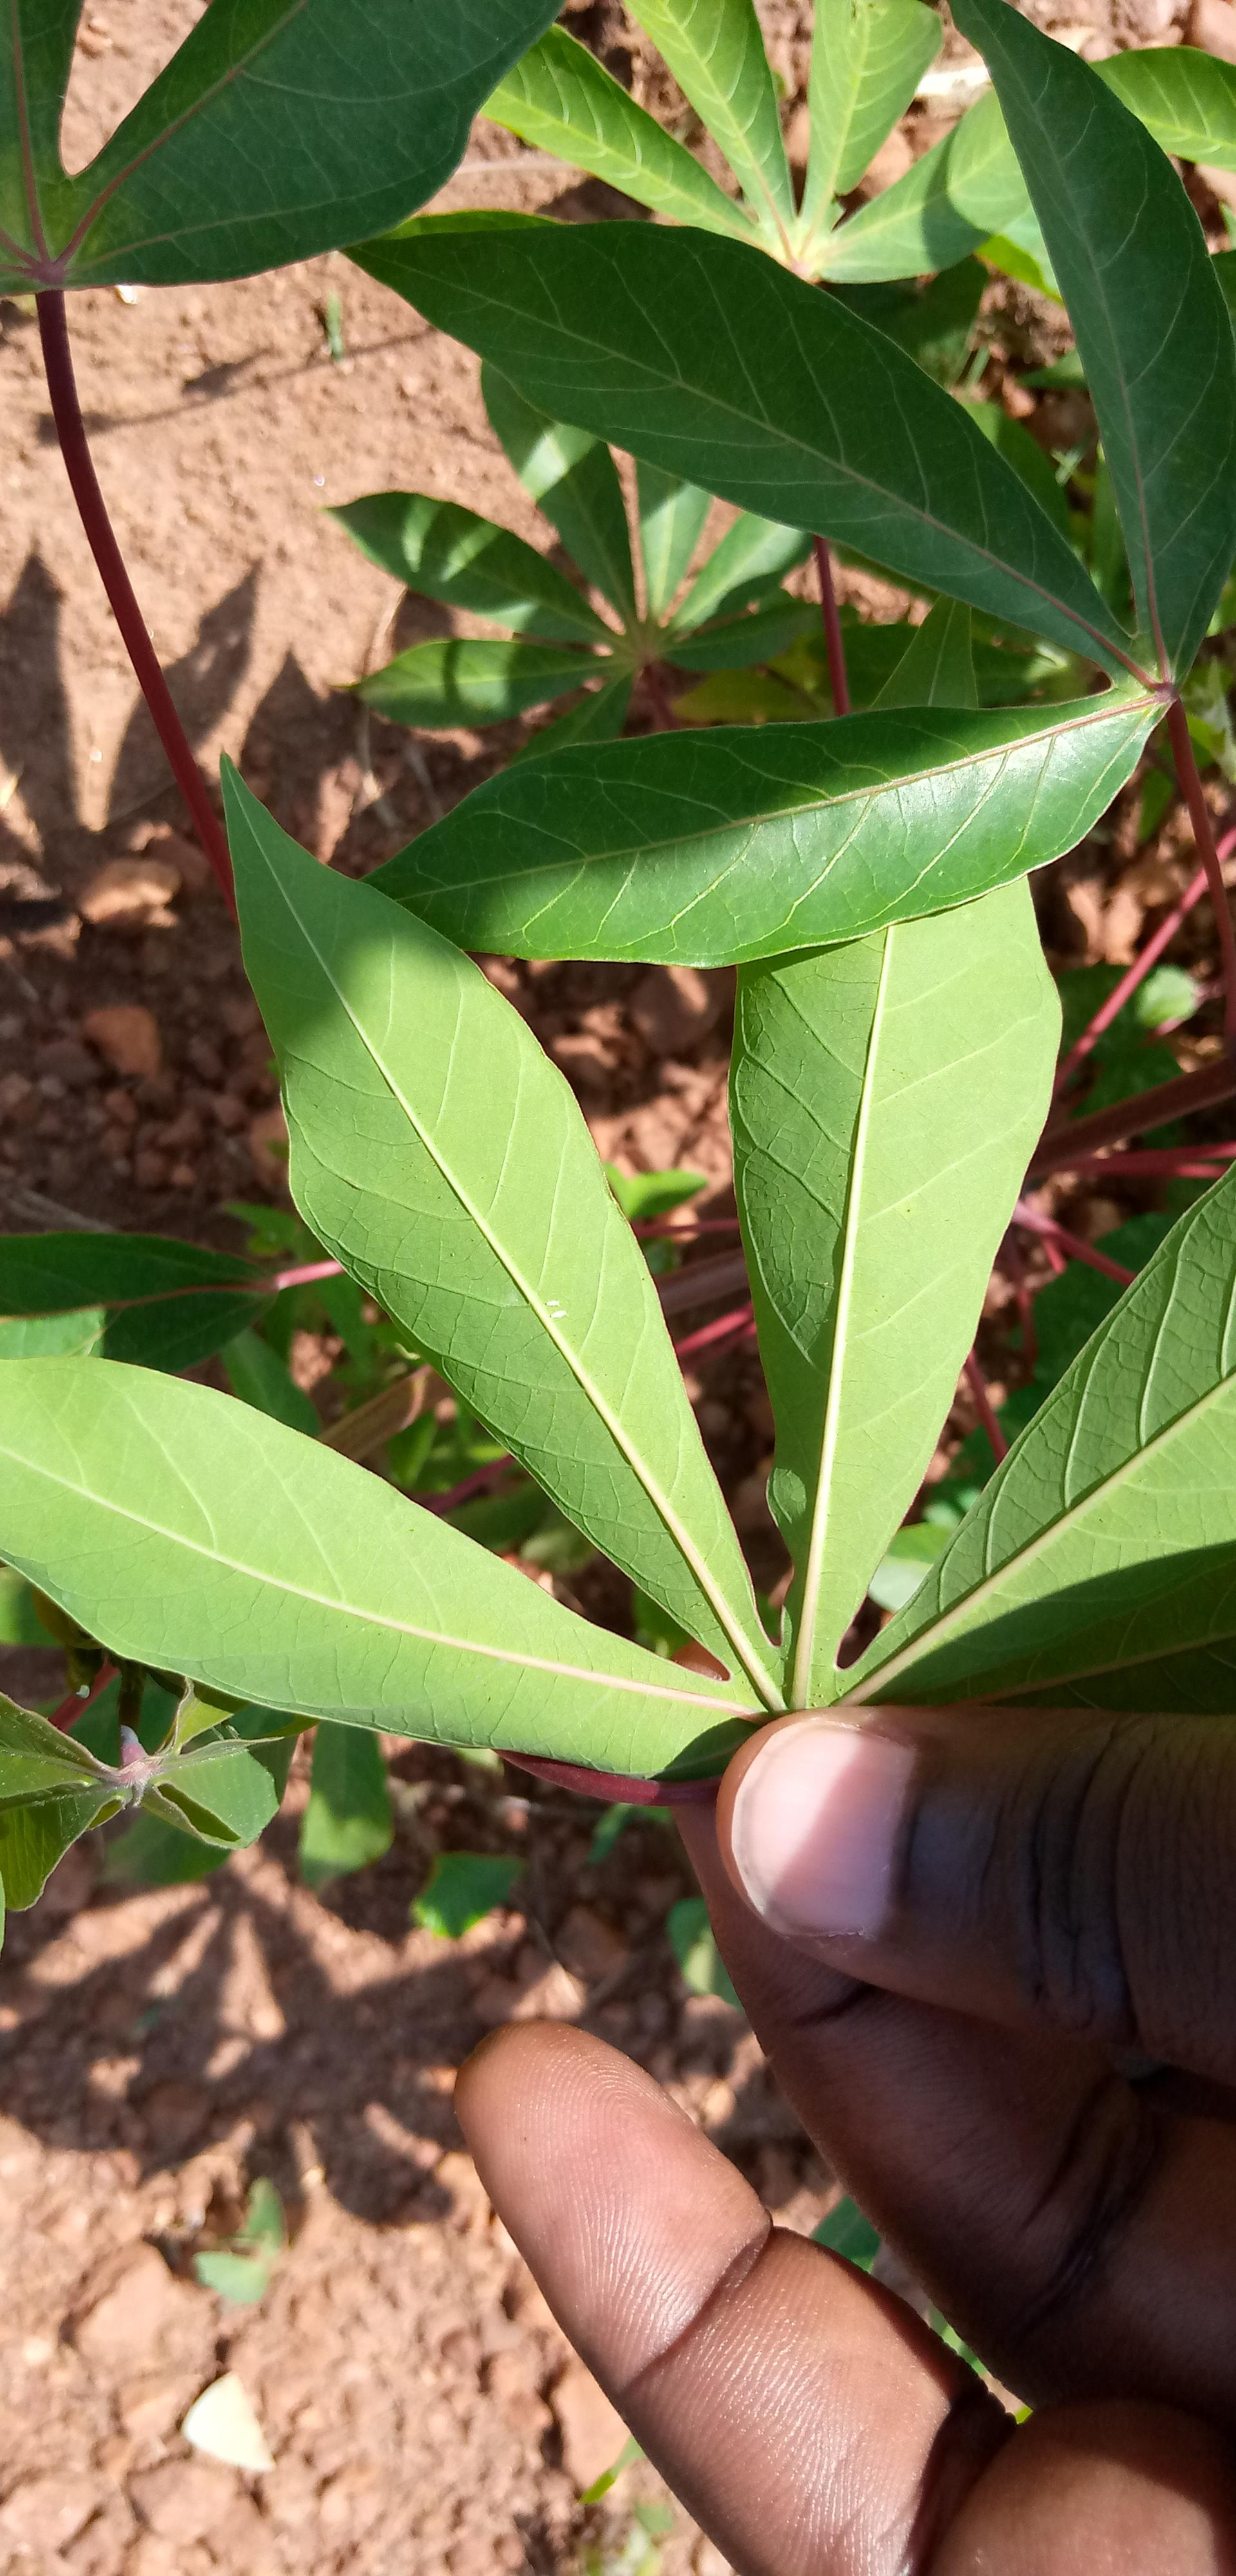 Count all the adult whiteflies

2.